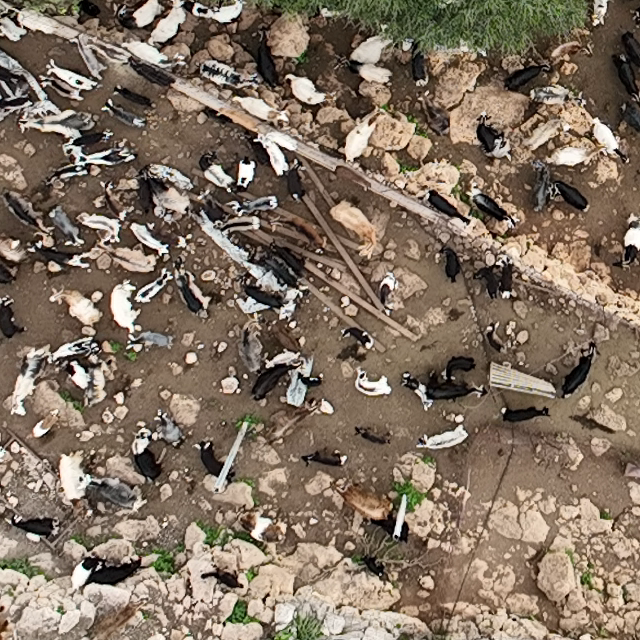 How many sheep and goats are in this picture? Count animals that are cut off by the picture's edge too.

112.